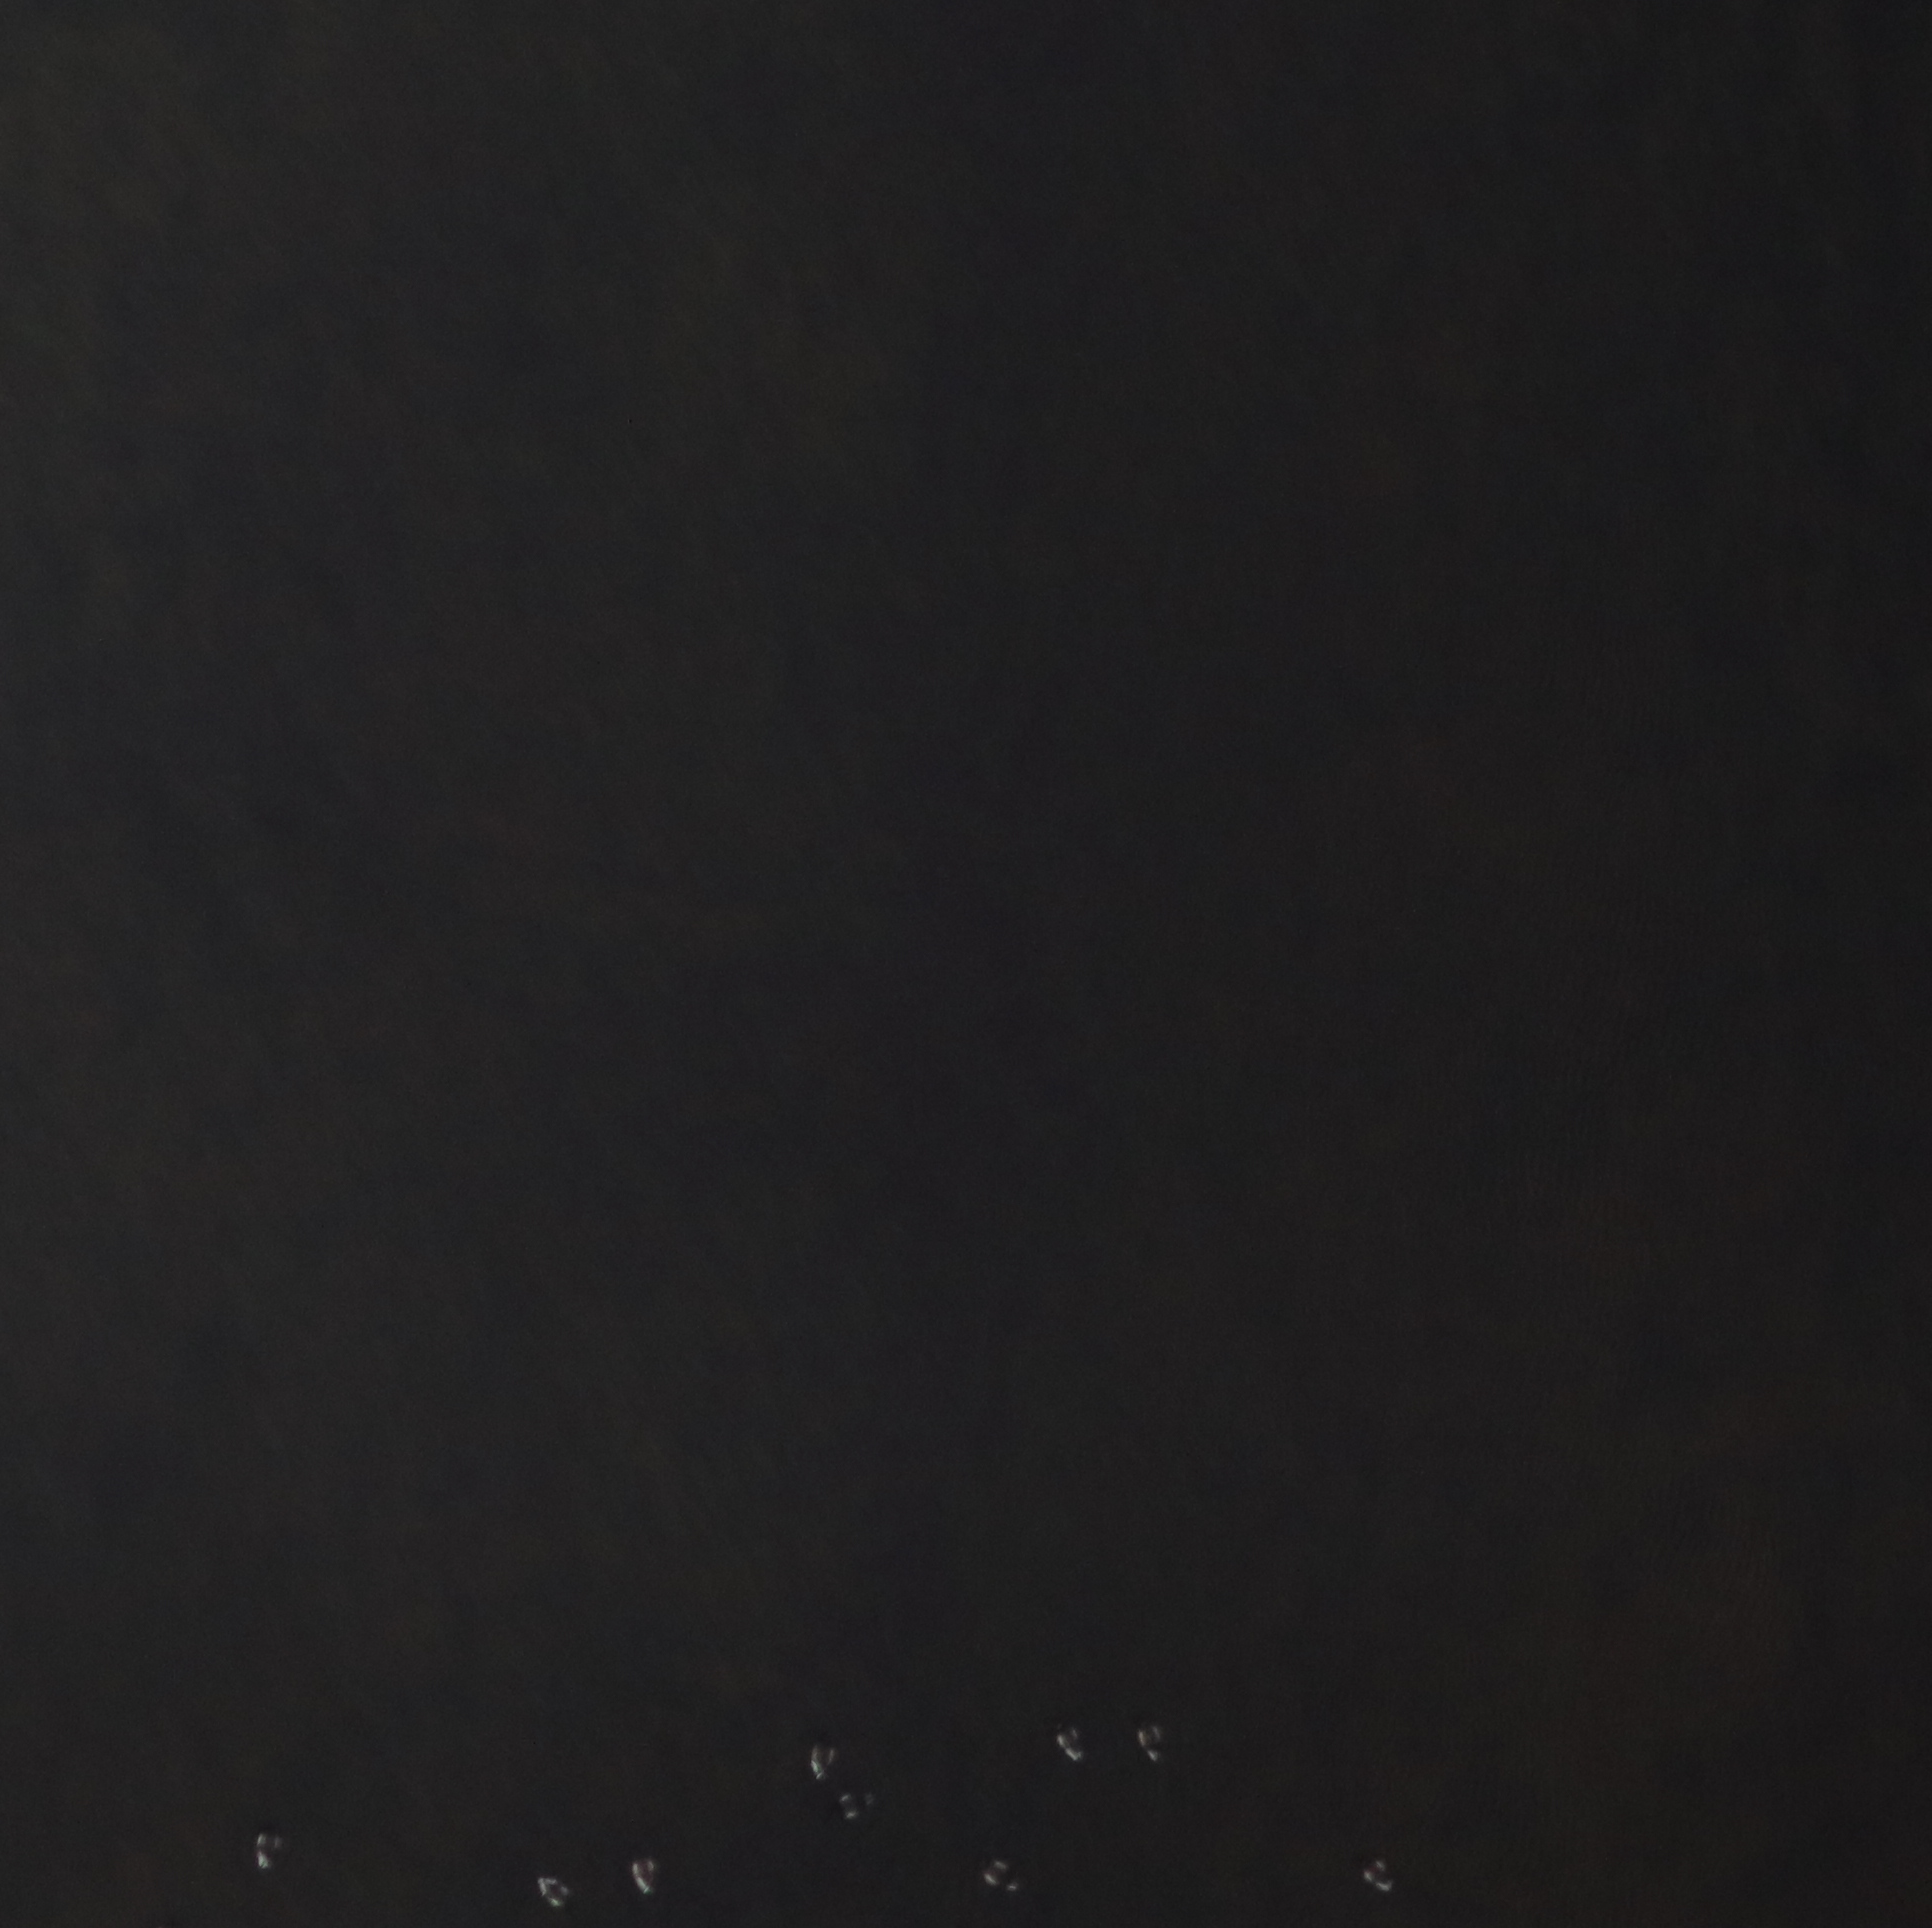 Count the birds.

9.